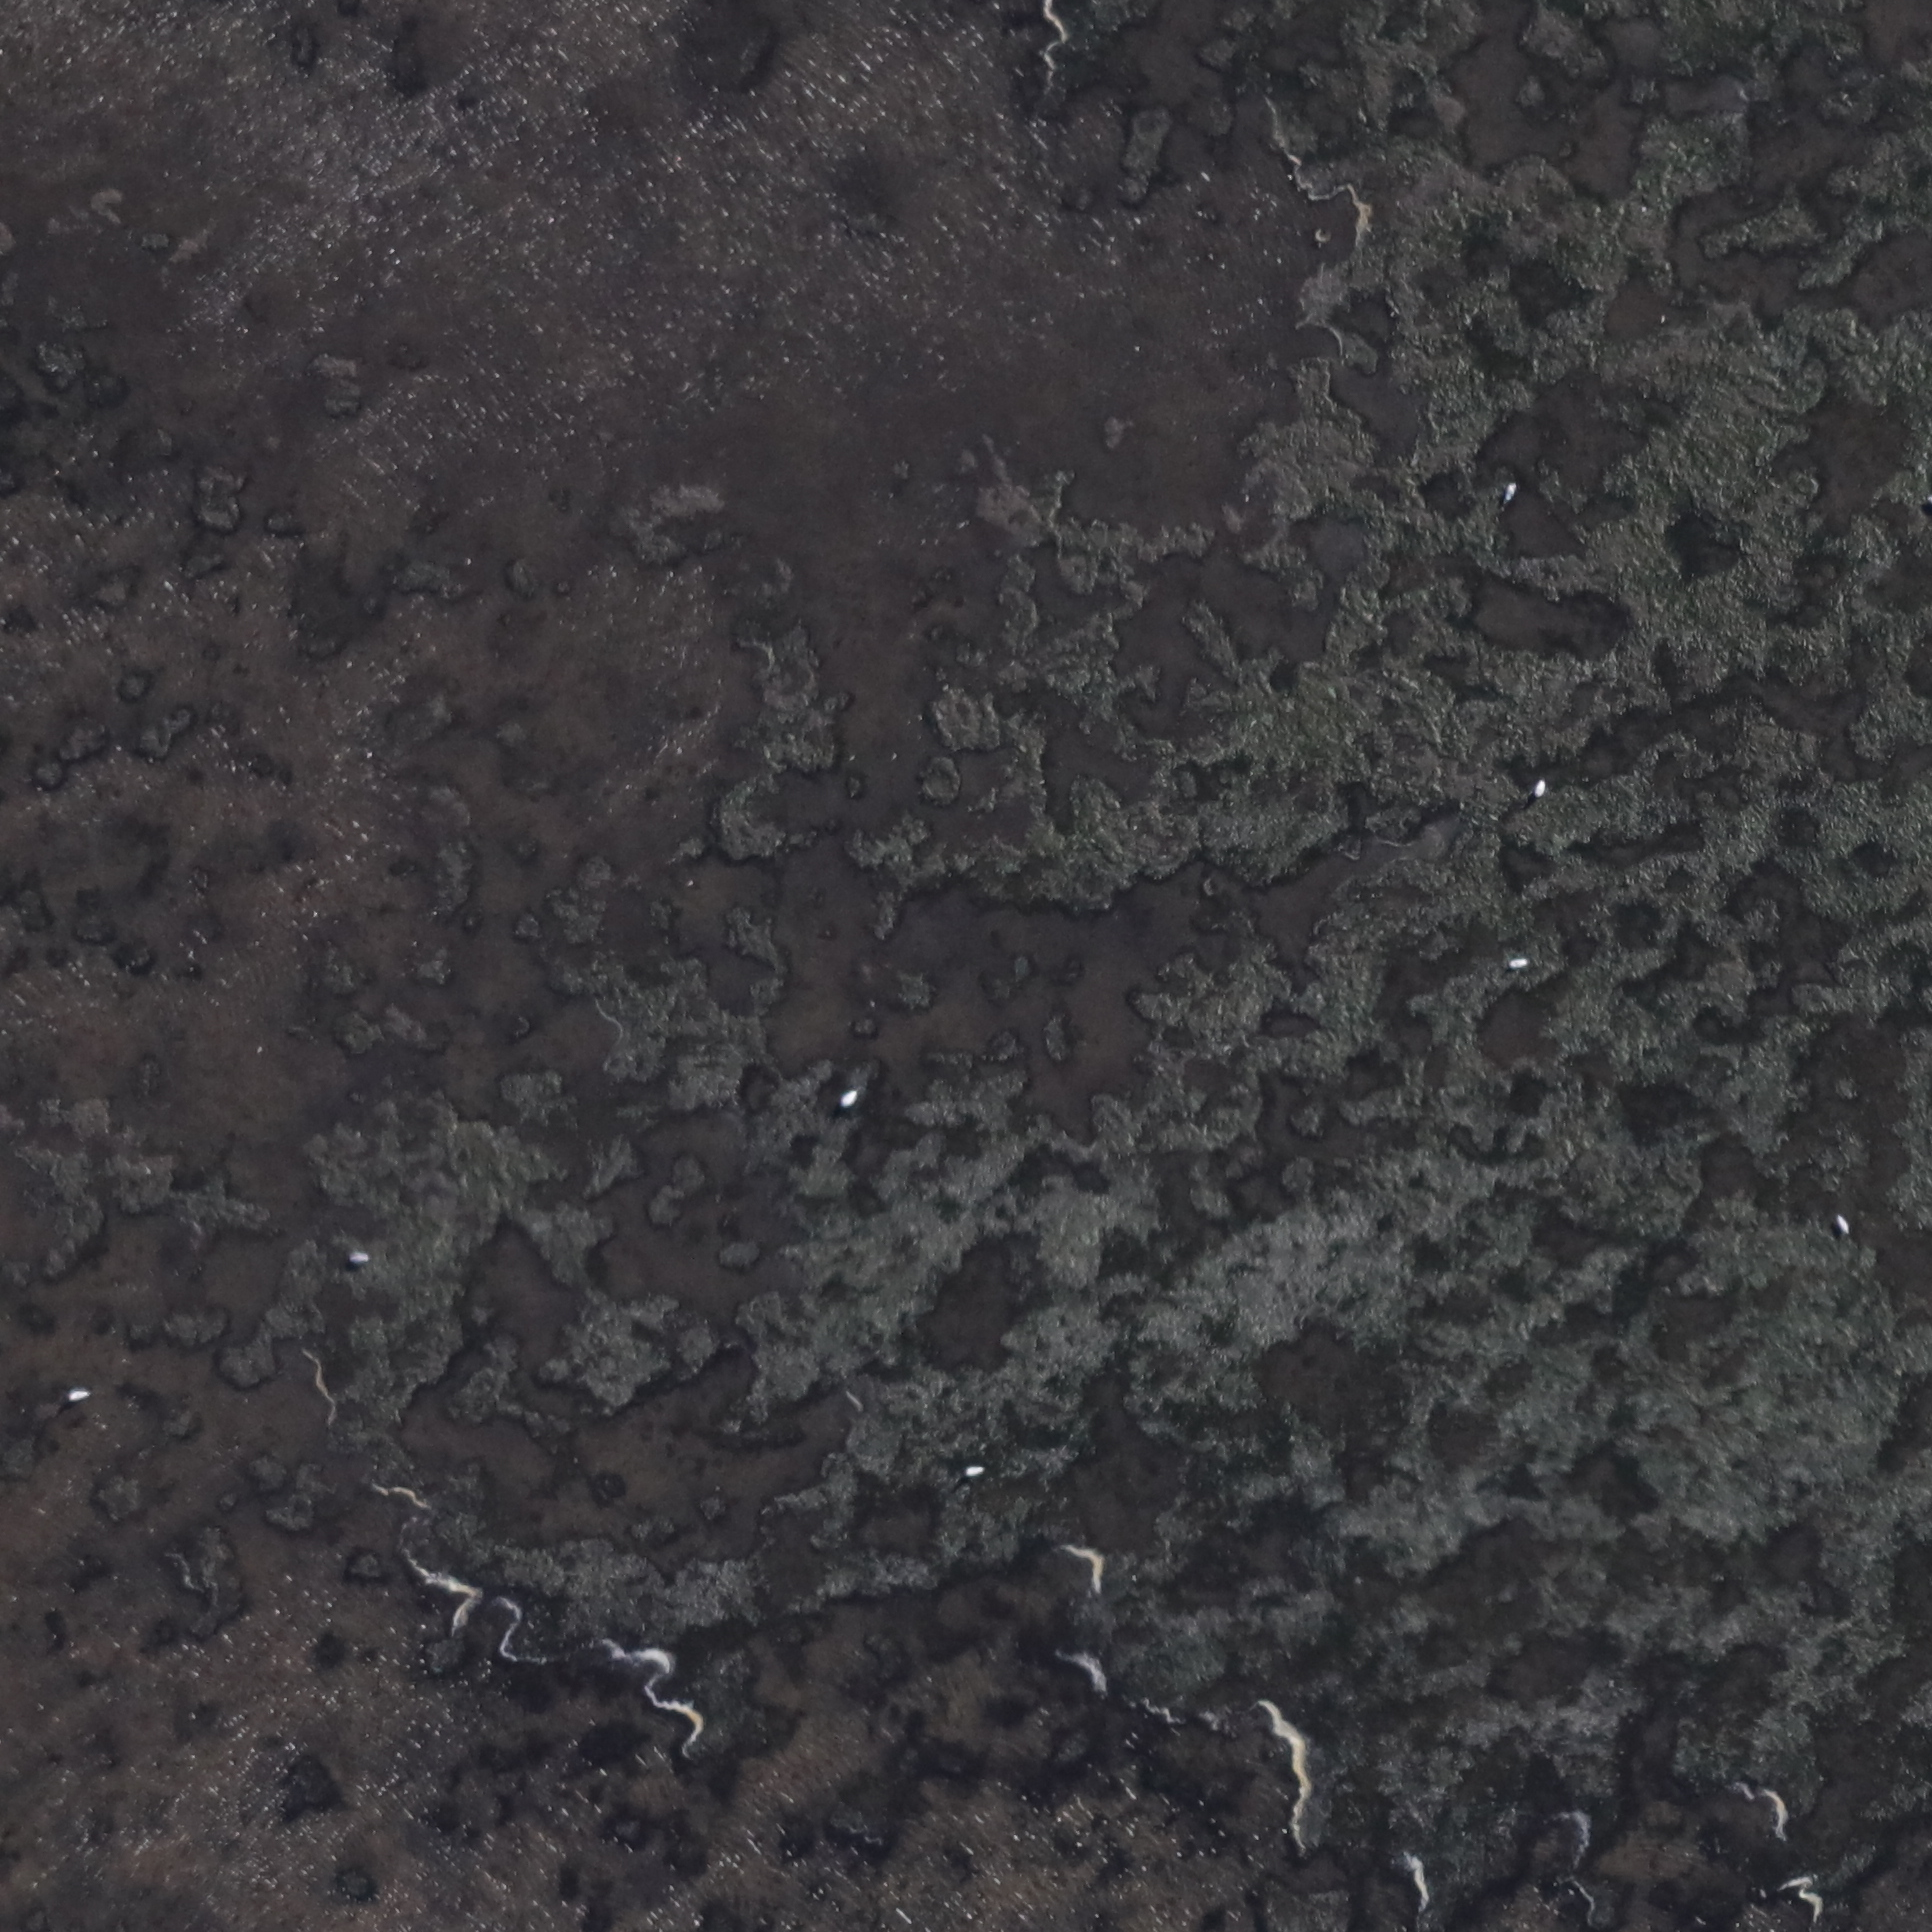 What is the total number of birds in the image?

8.